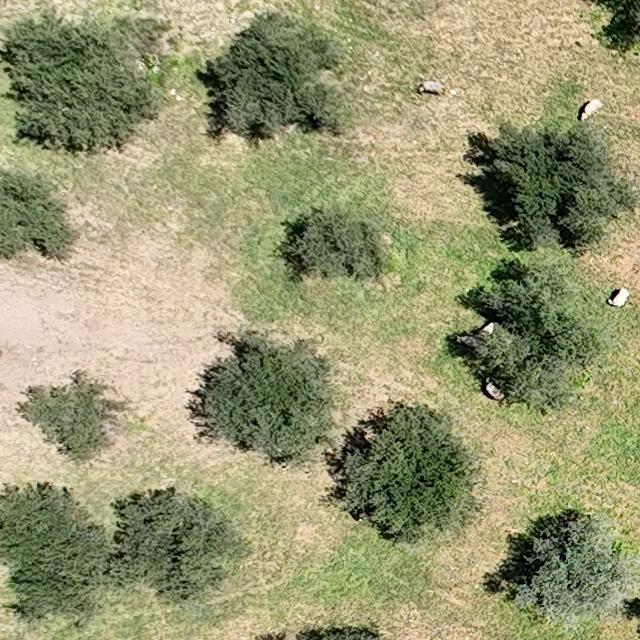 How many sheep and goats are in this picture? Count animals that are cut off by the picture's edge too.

6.